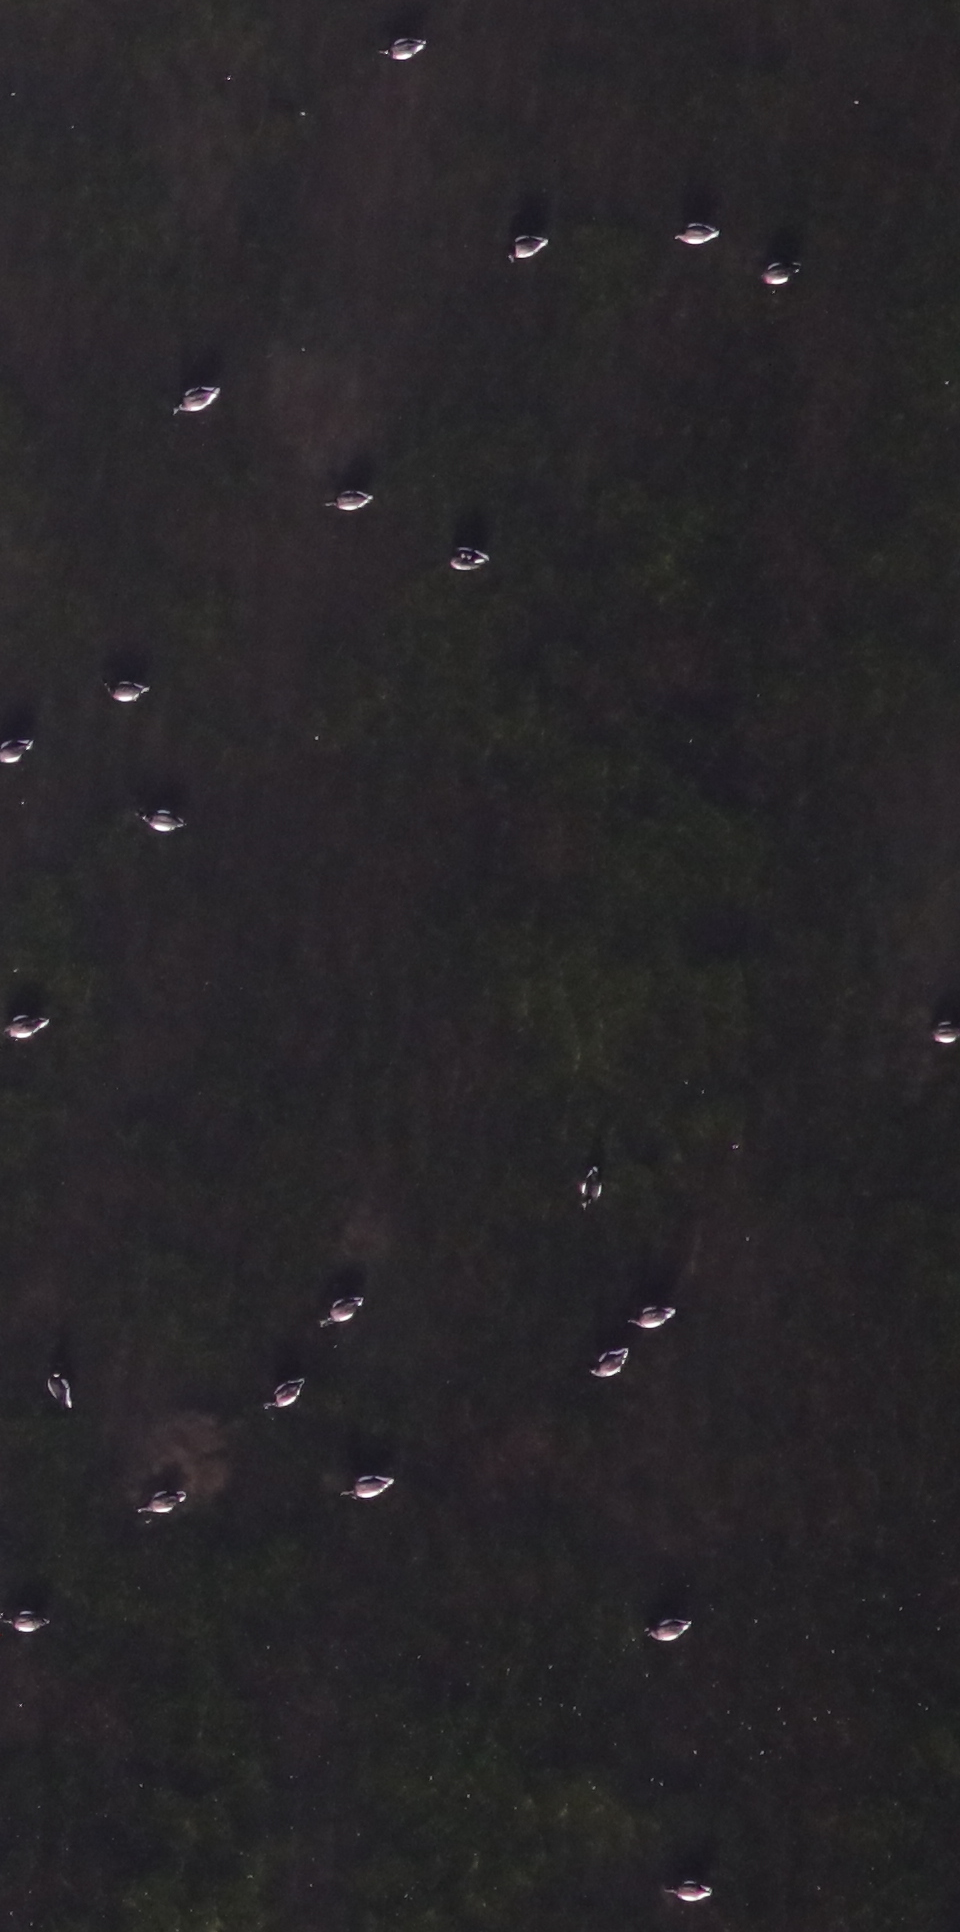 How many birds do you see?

23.